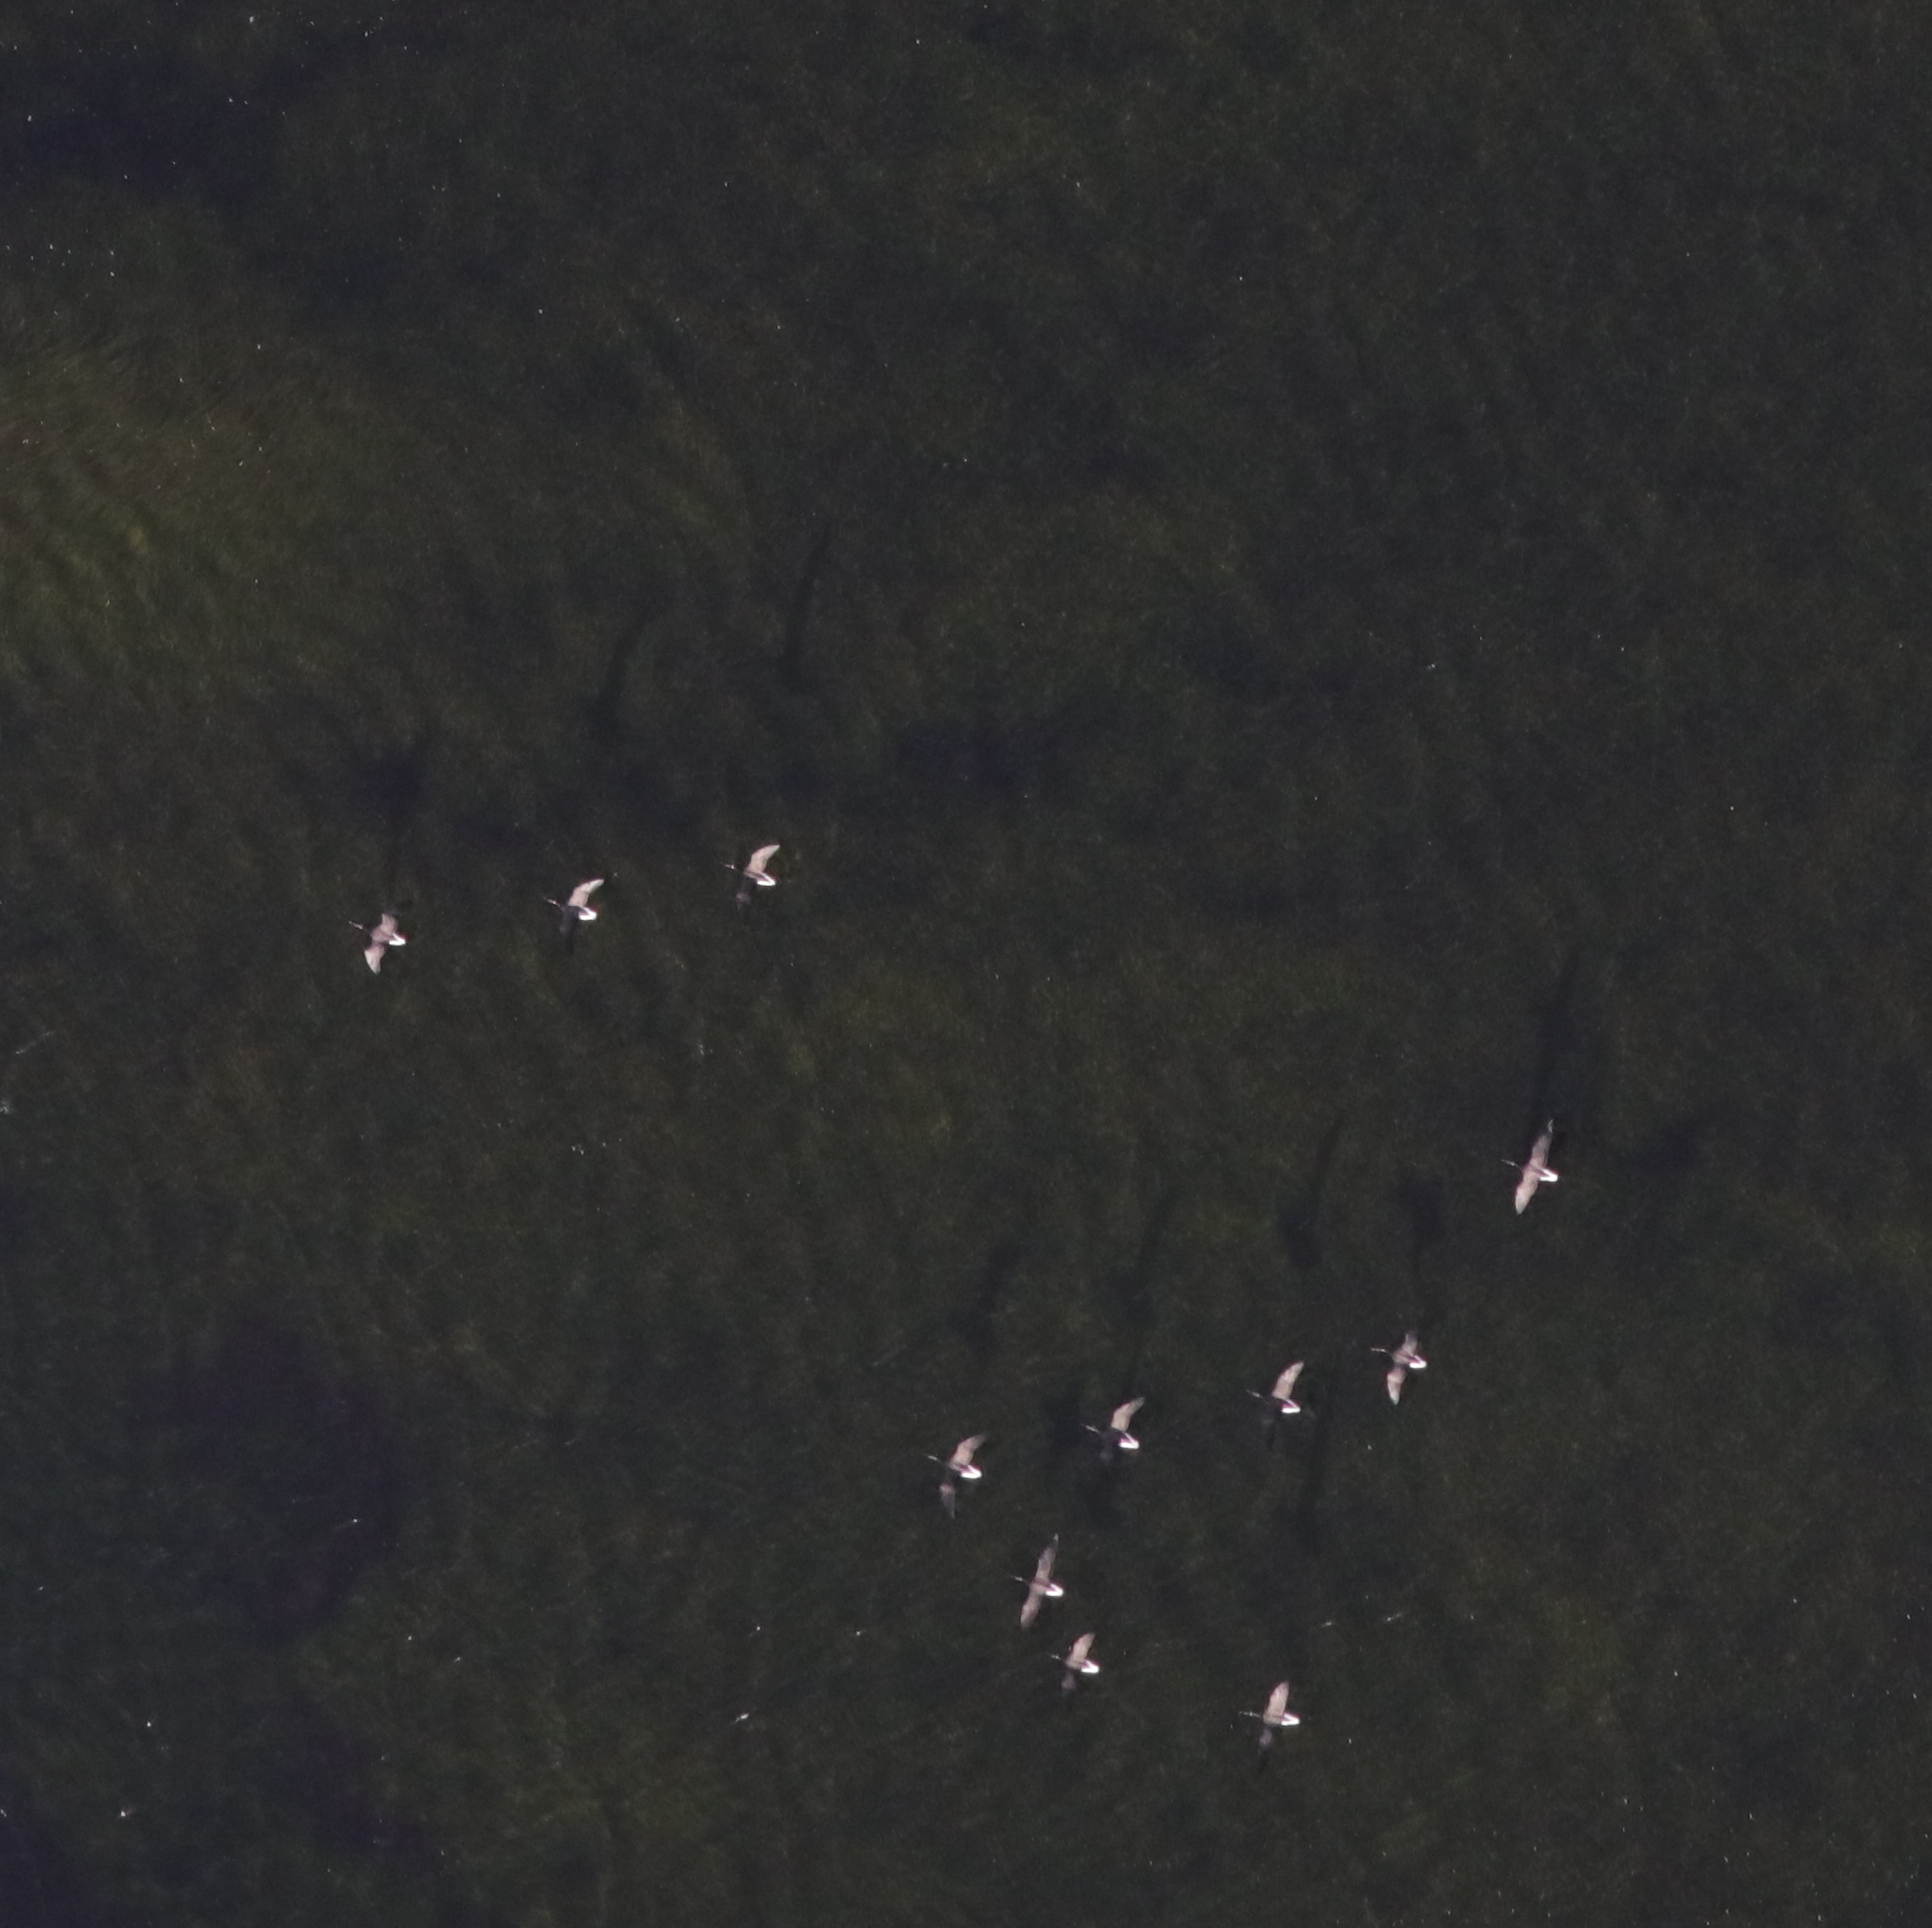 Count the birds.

11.